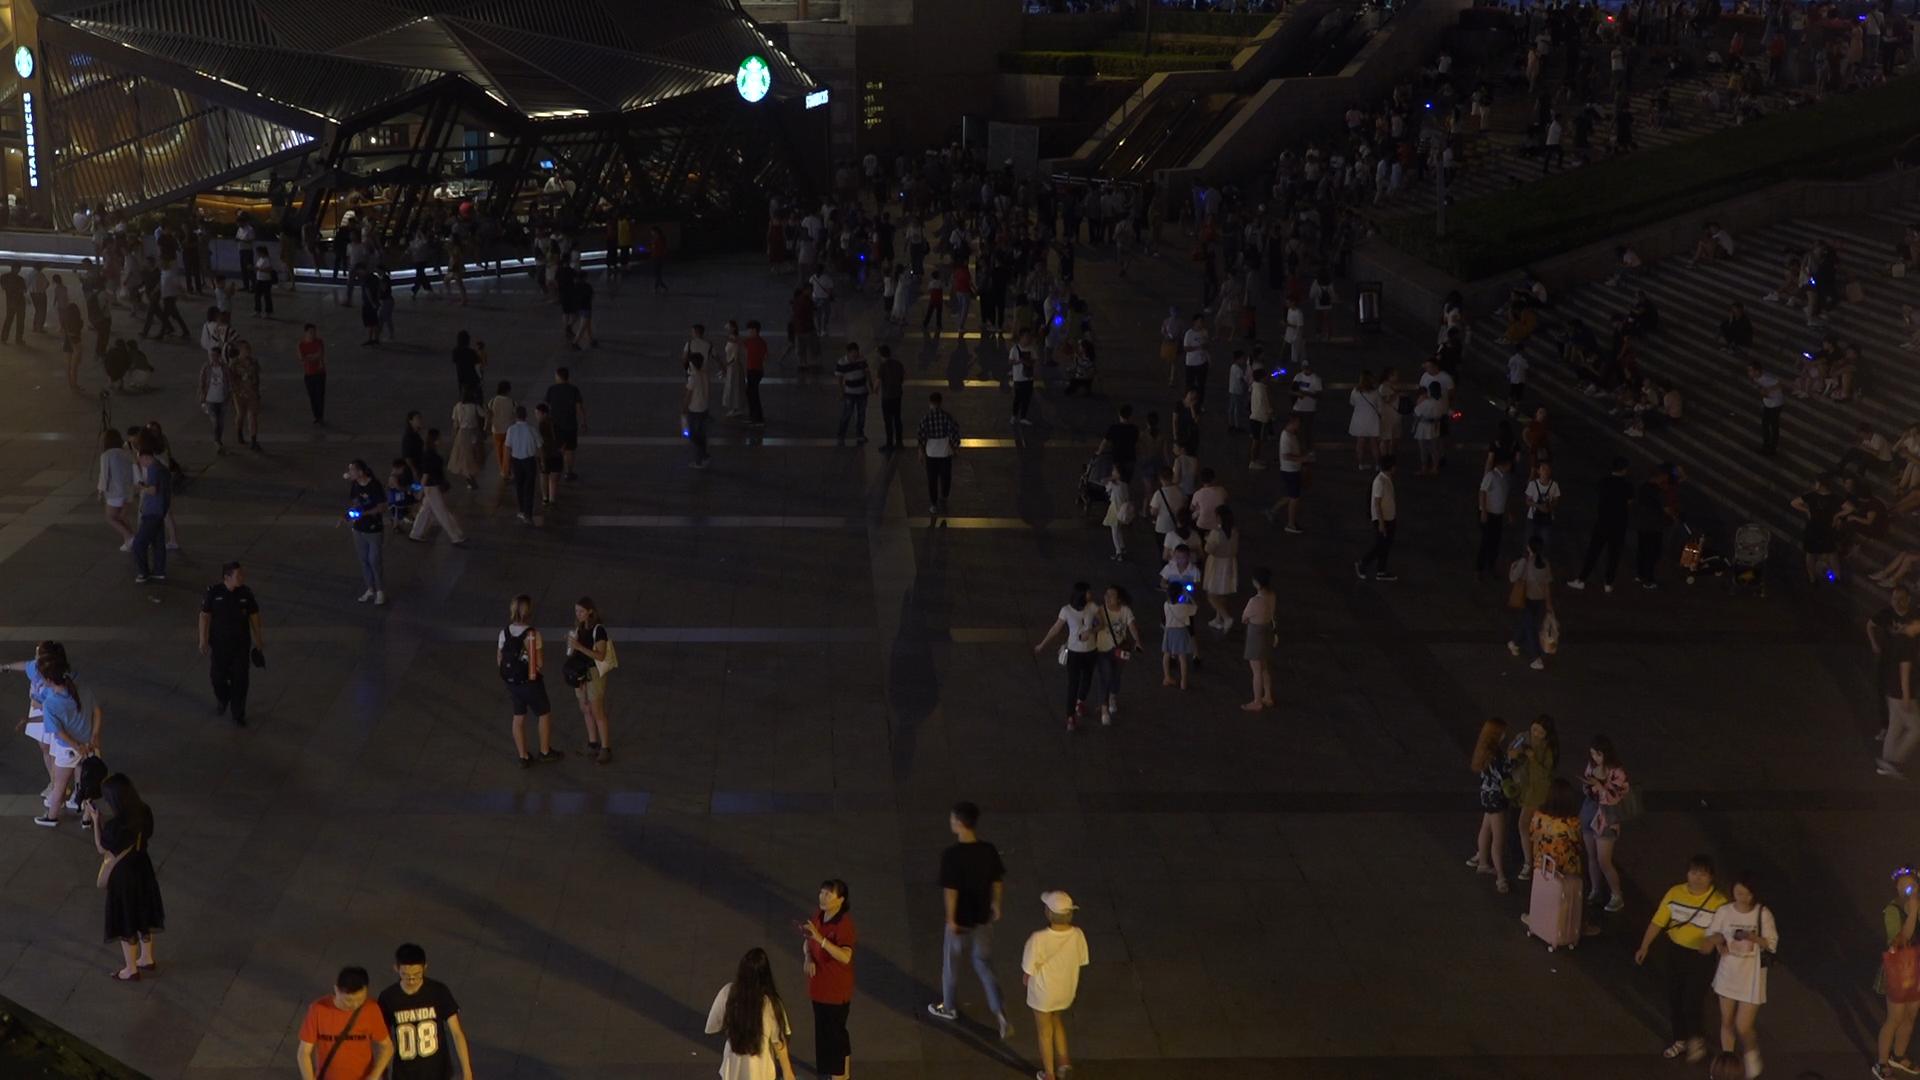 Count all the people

337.